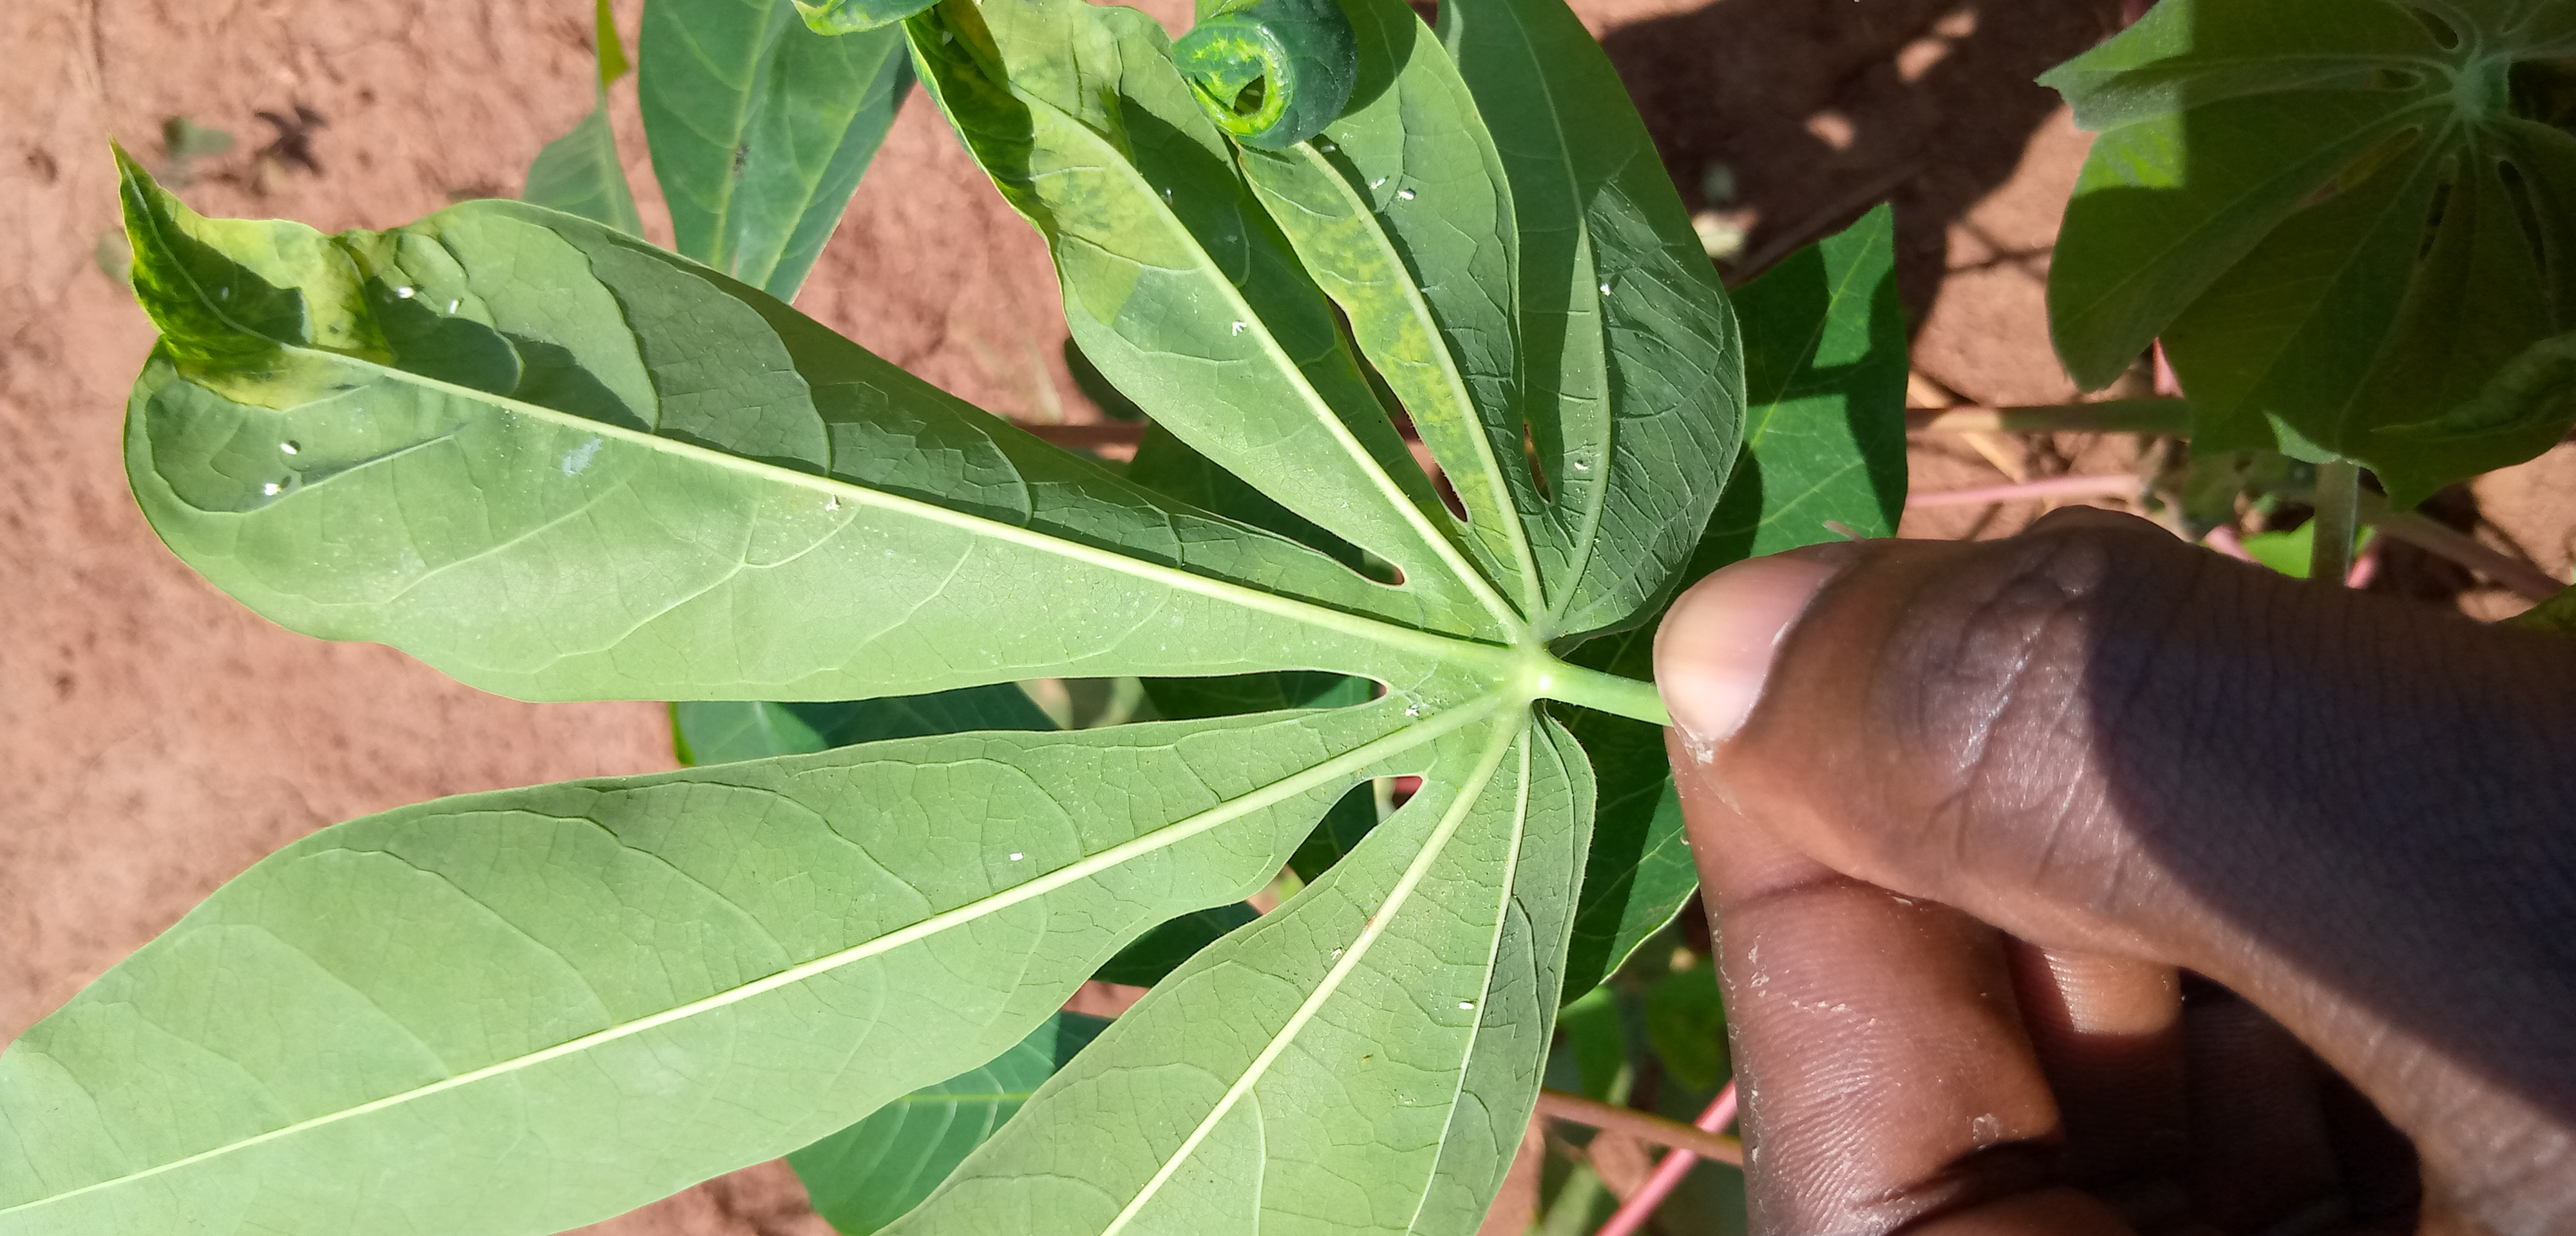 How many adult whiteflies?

14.